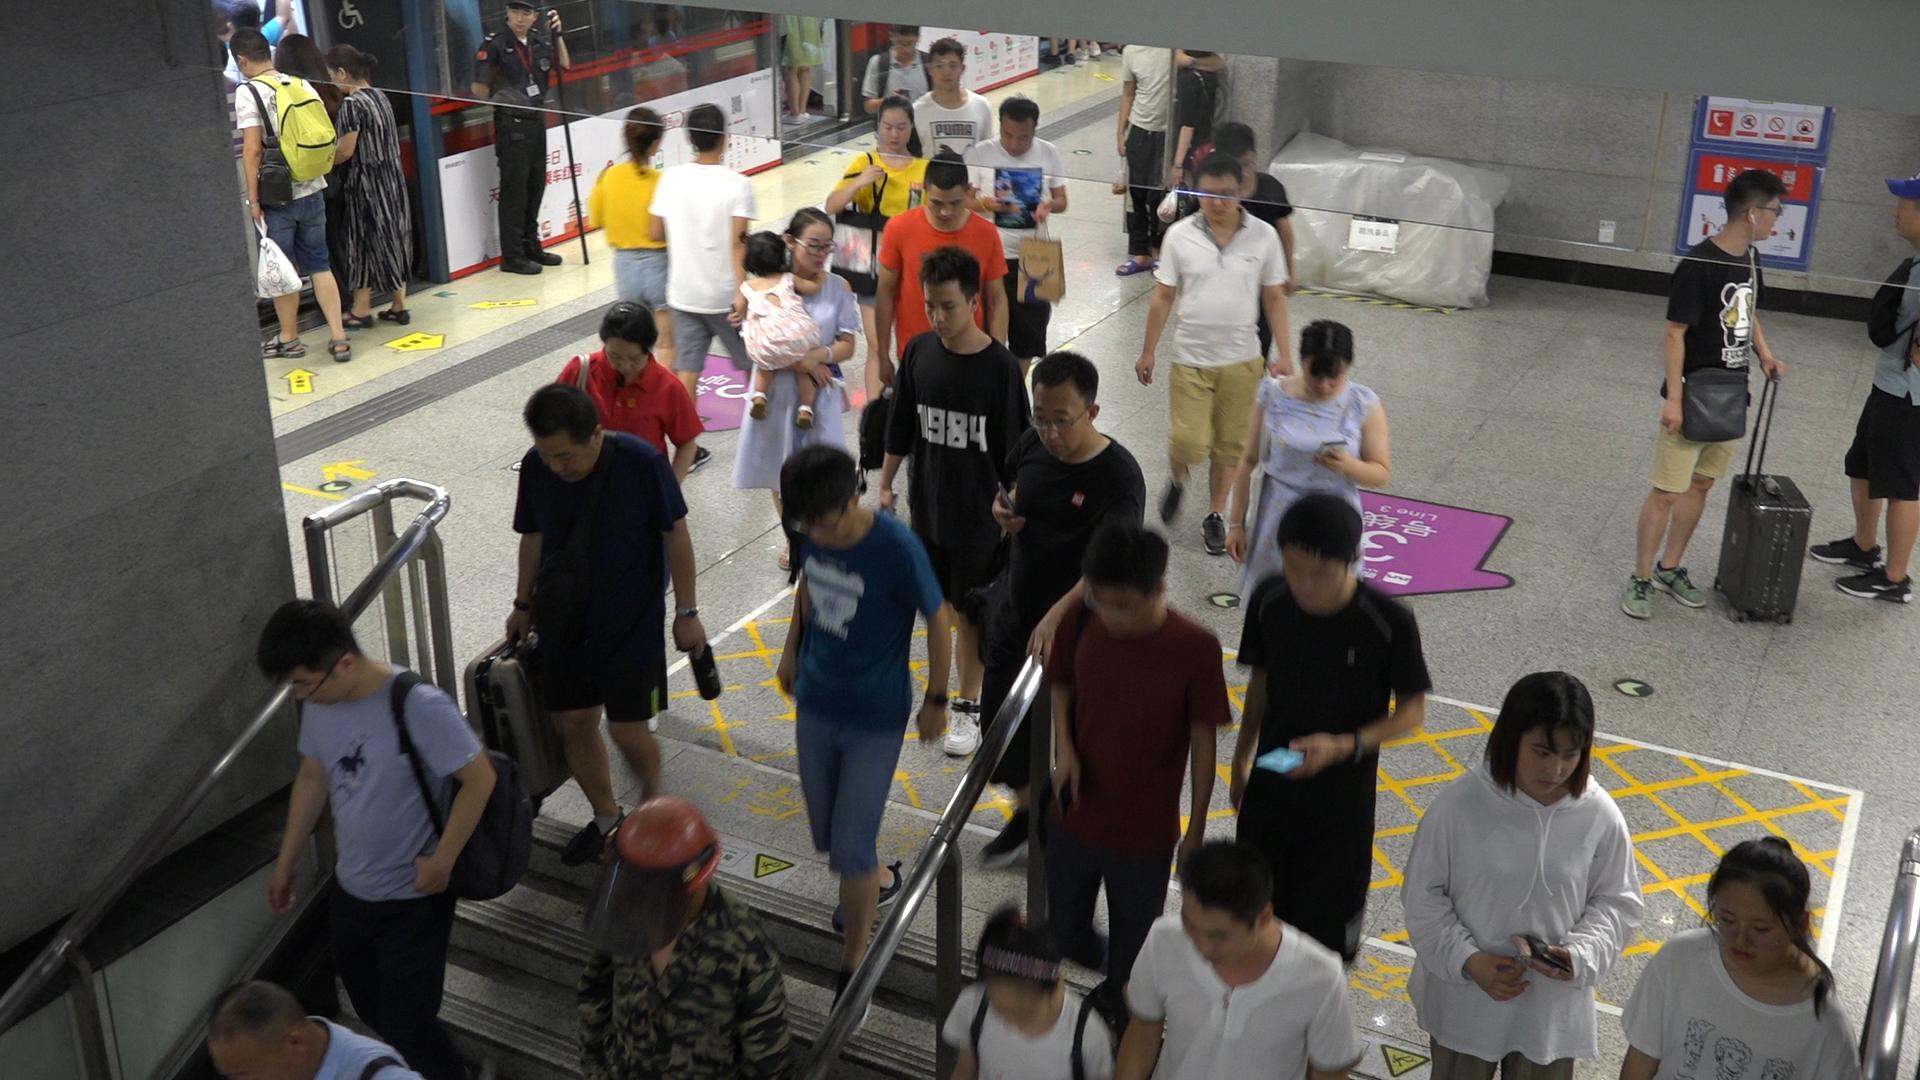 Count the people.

36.